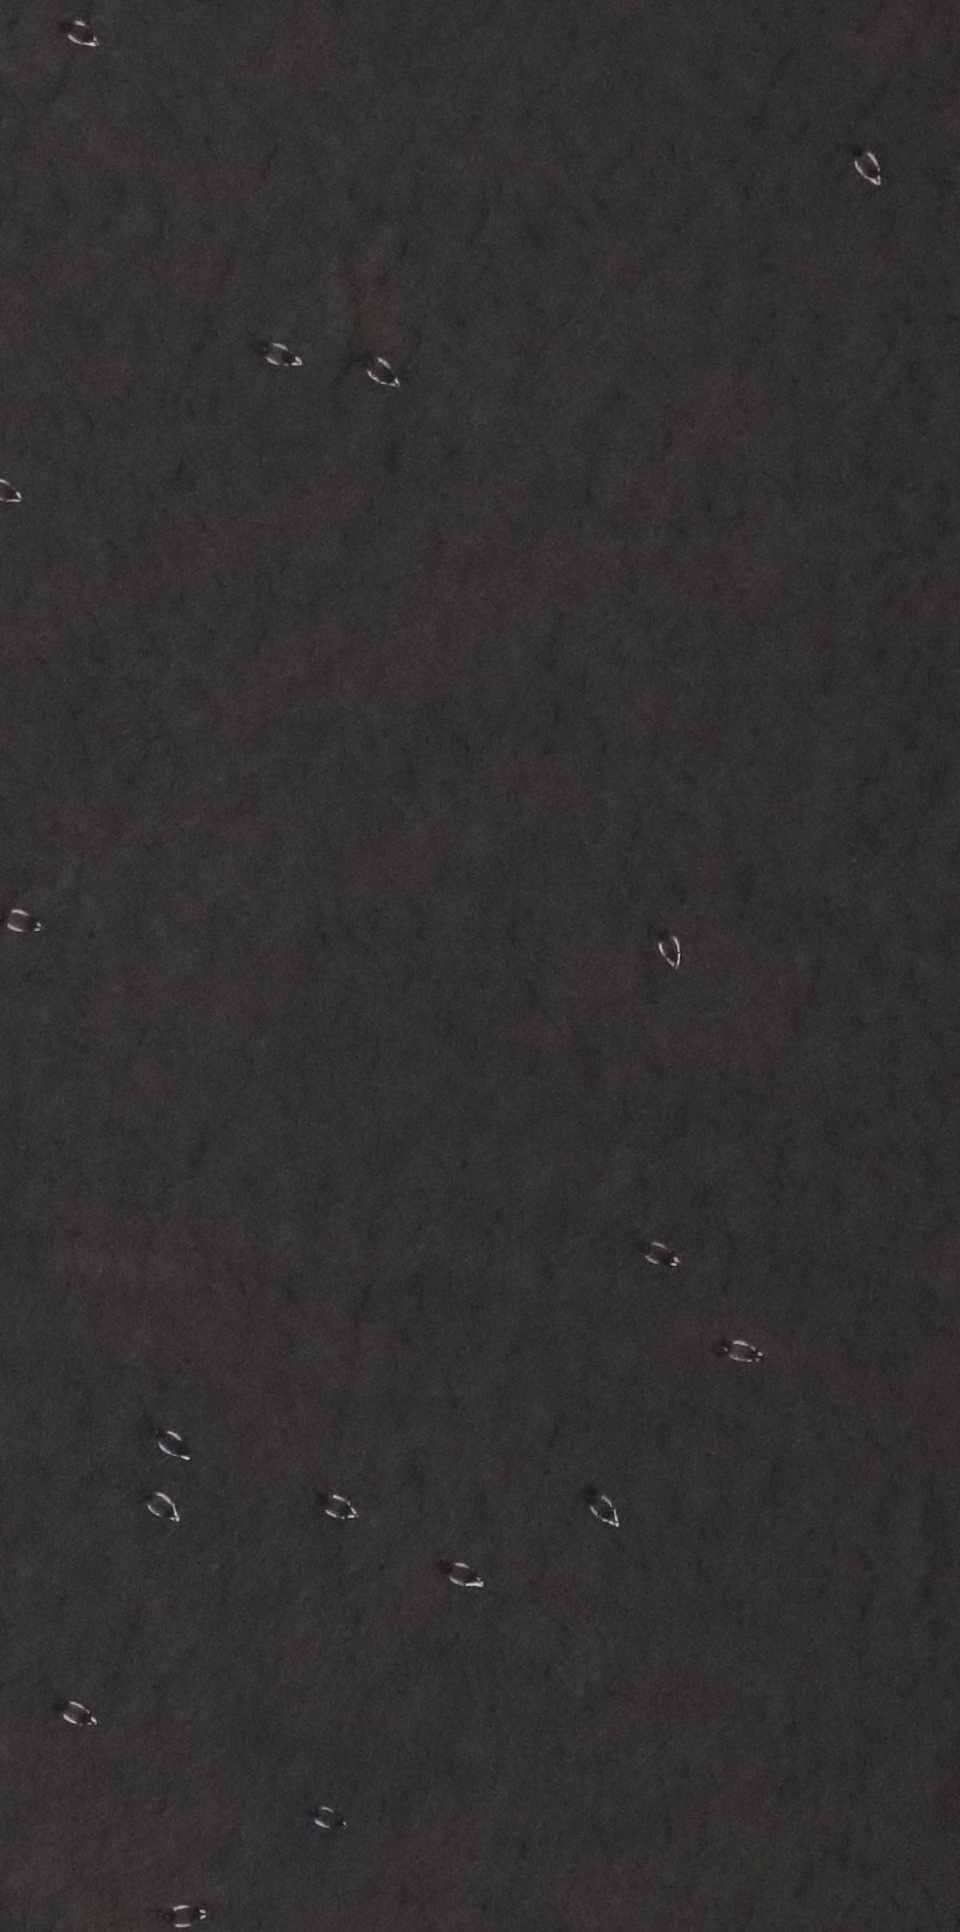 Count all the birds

17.